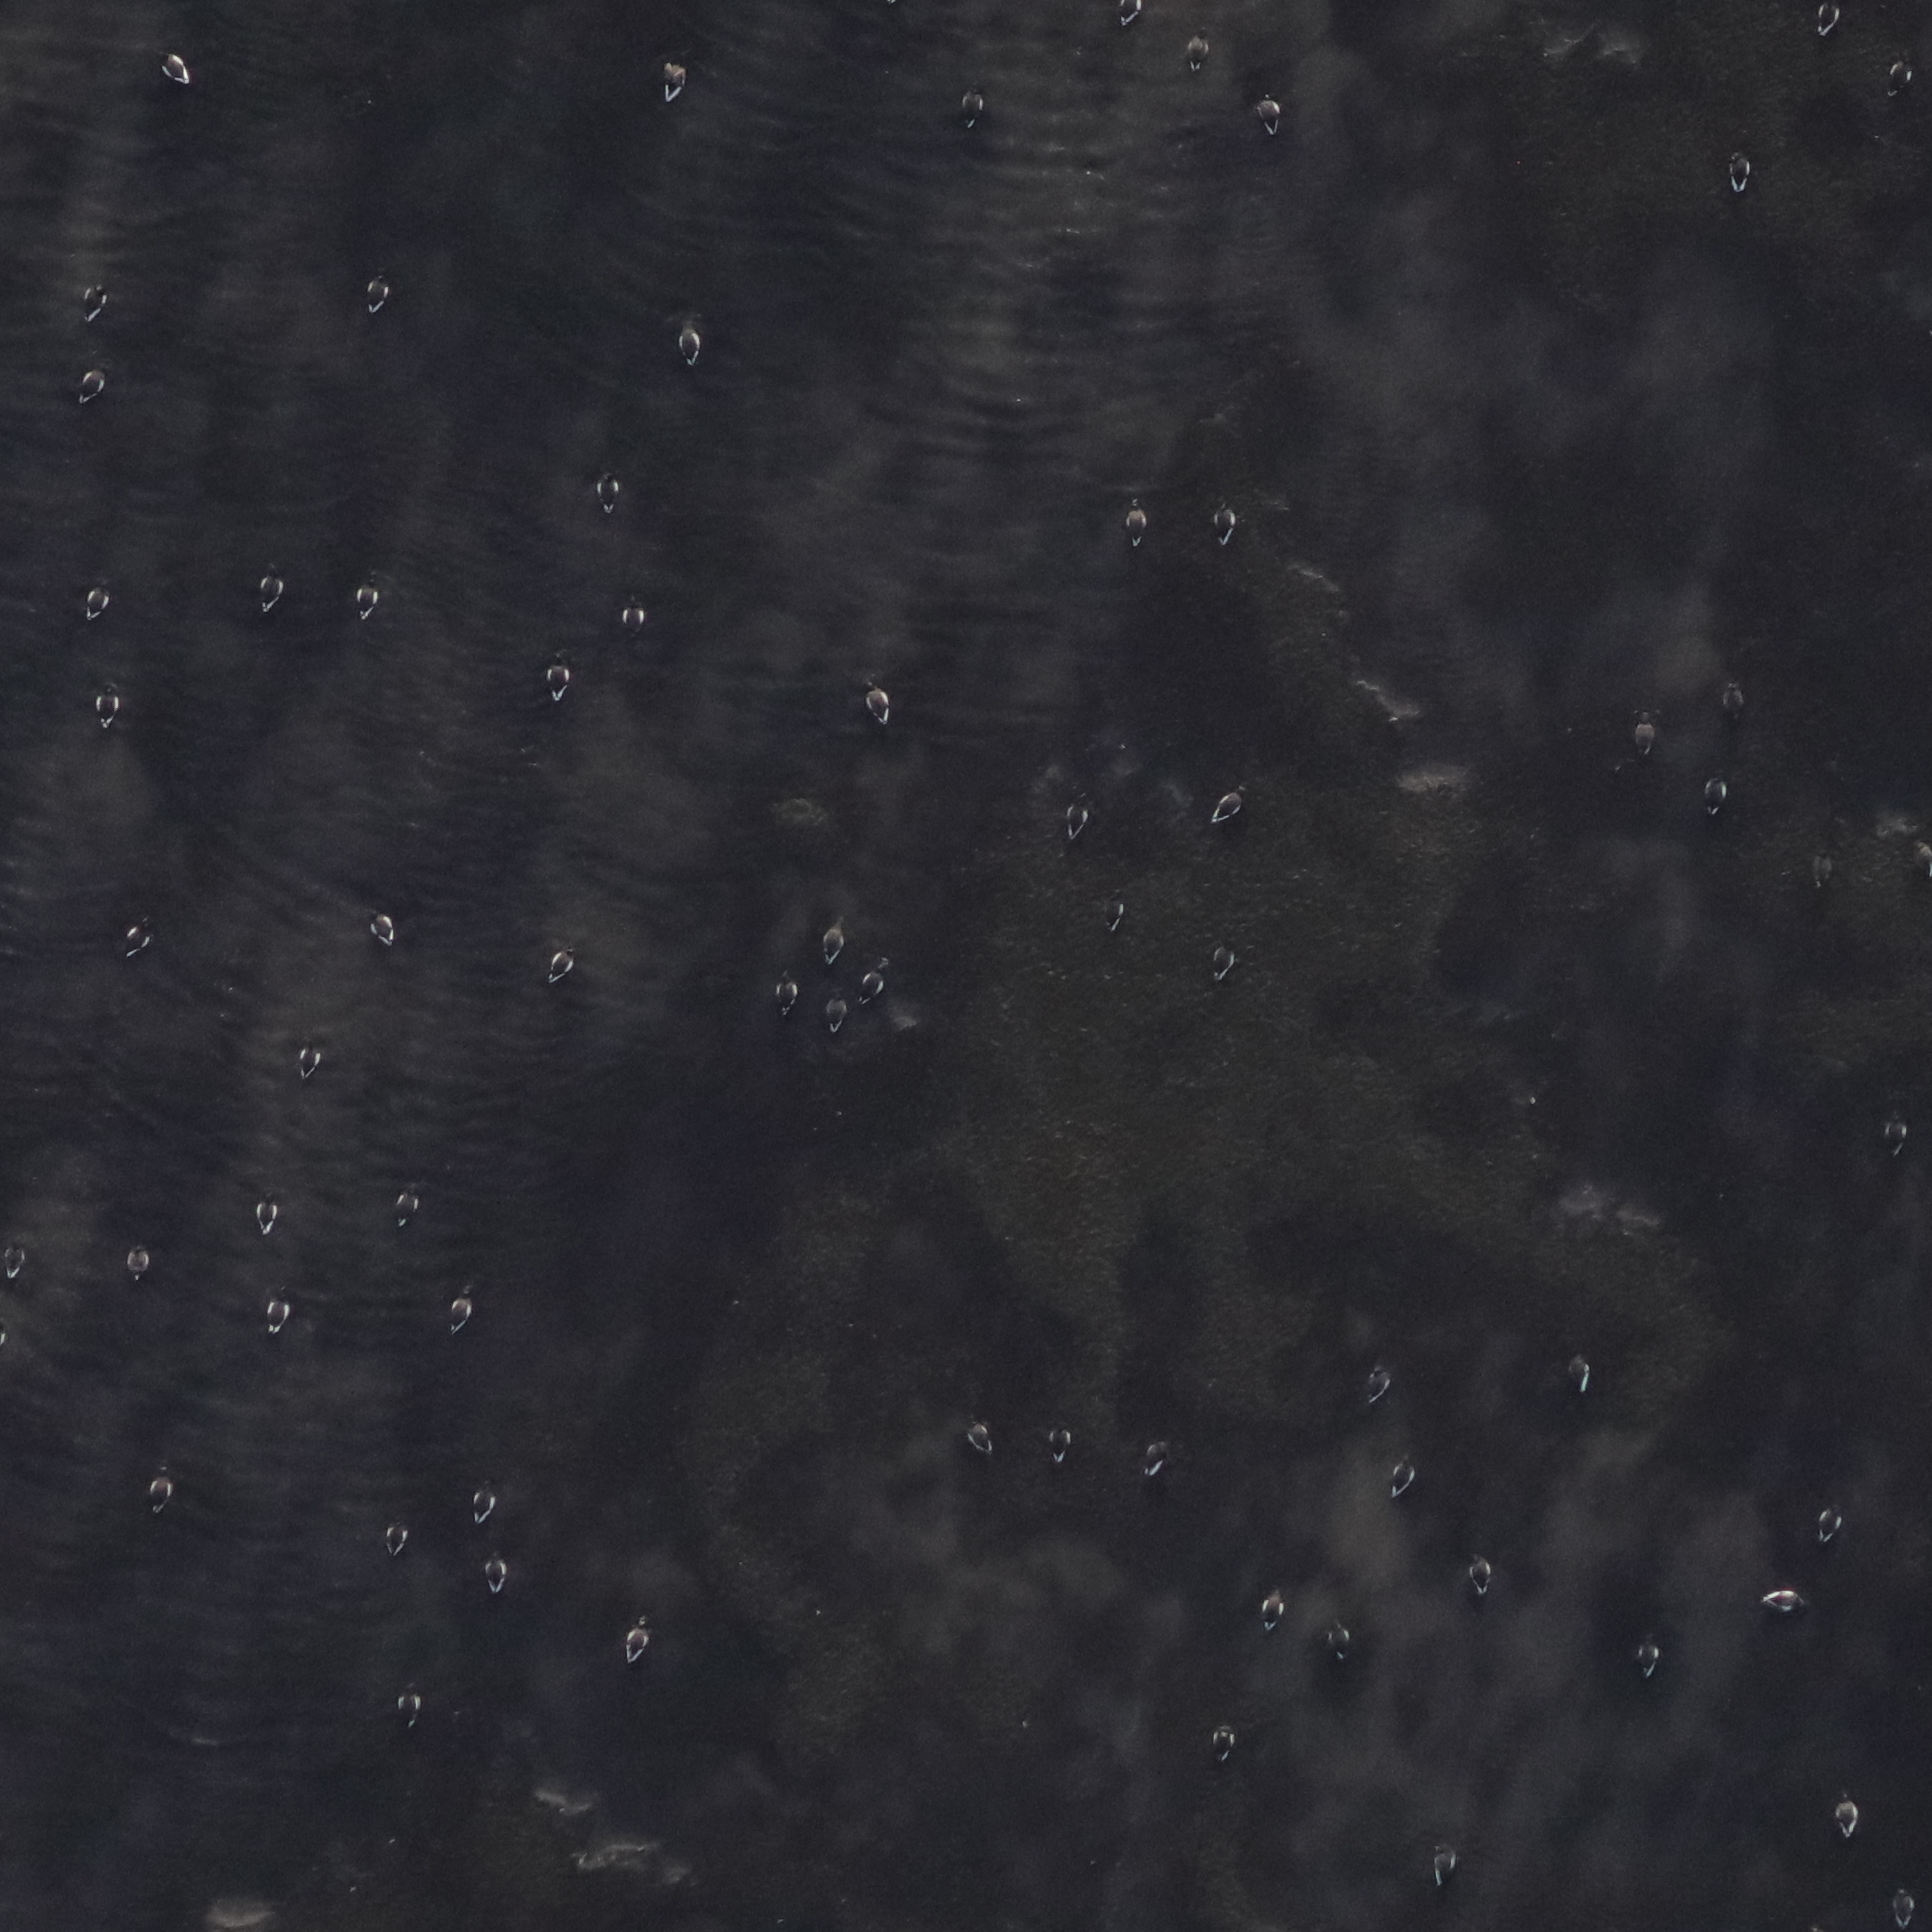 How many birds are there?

68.